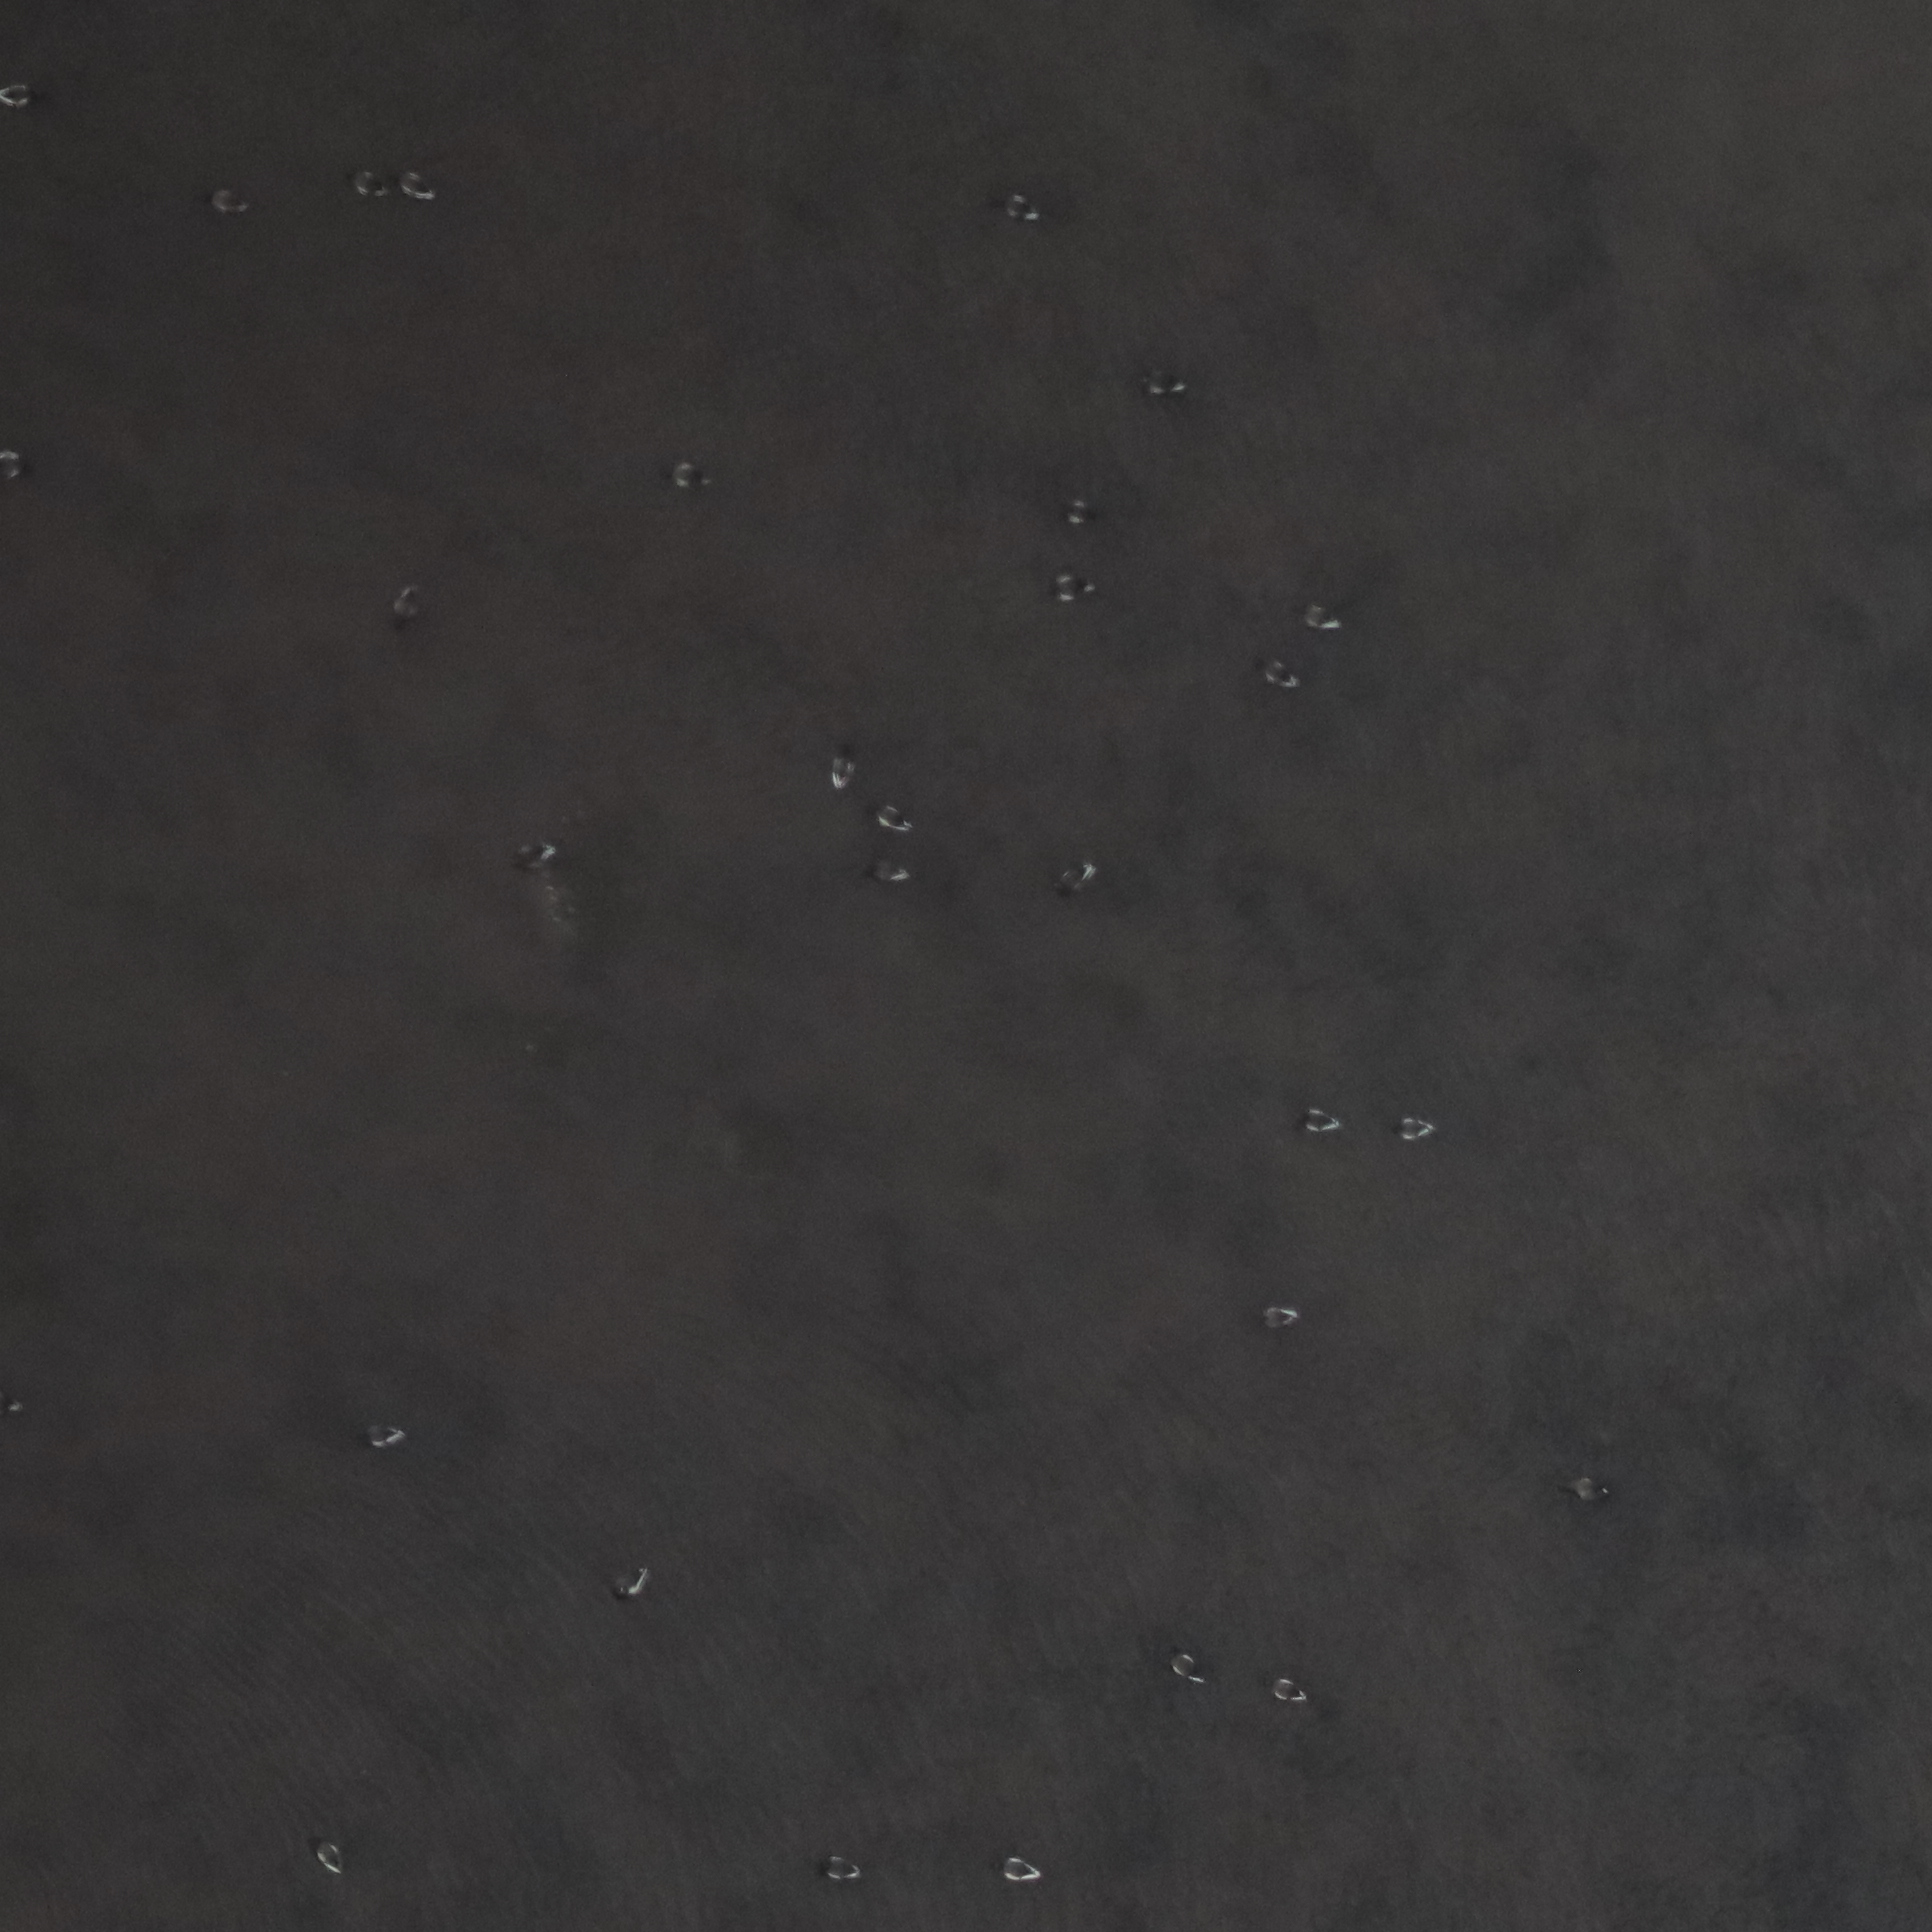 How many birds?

29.